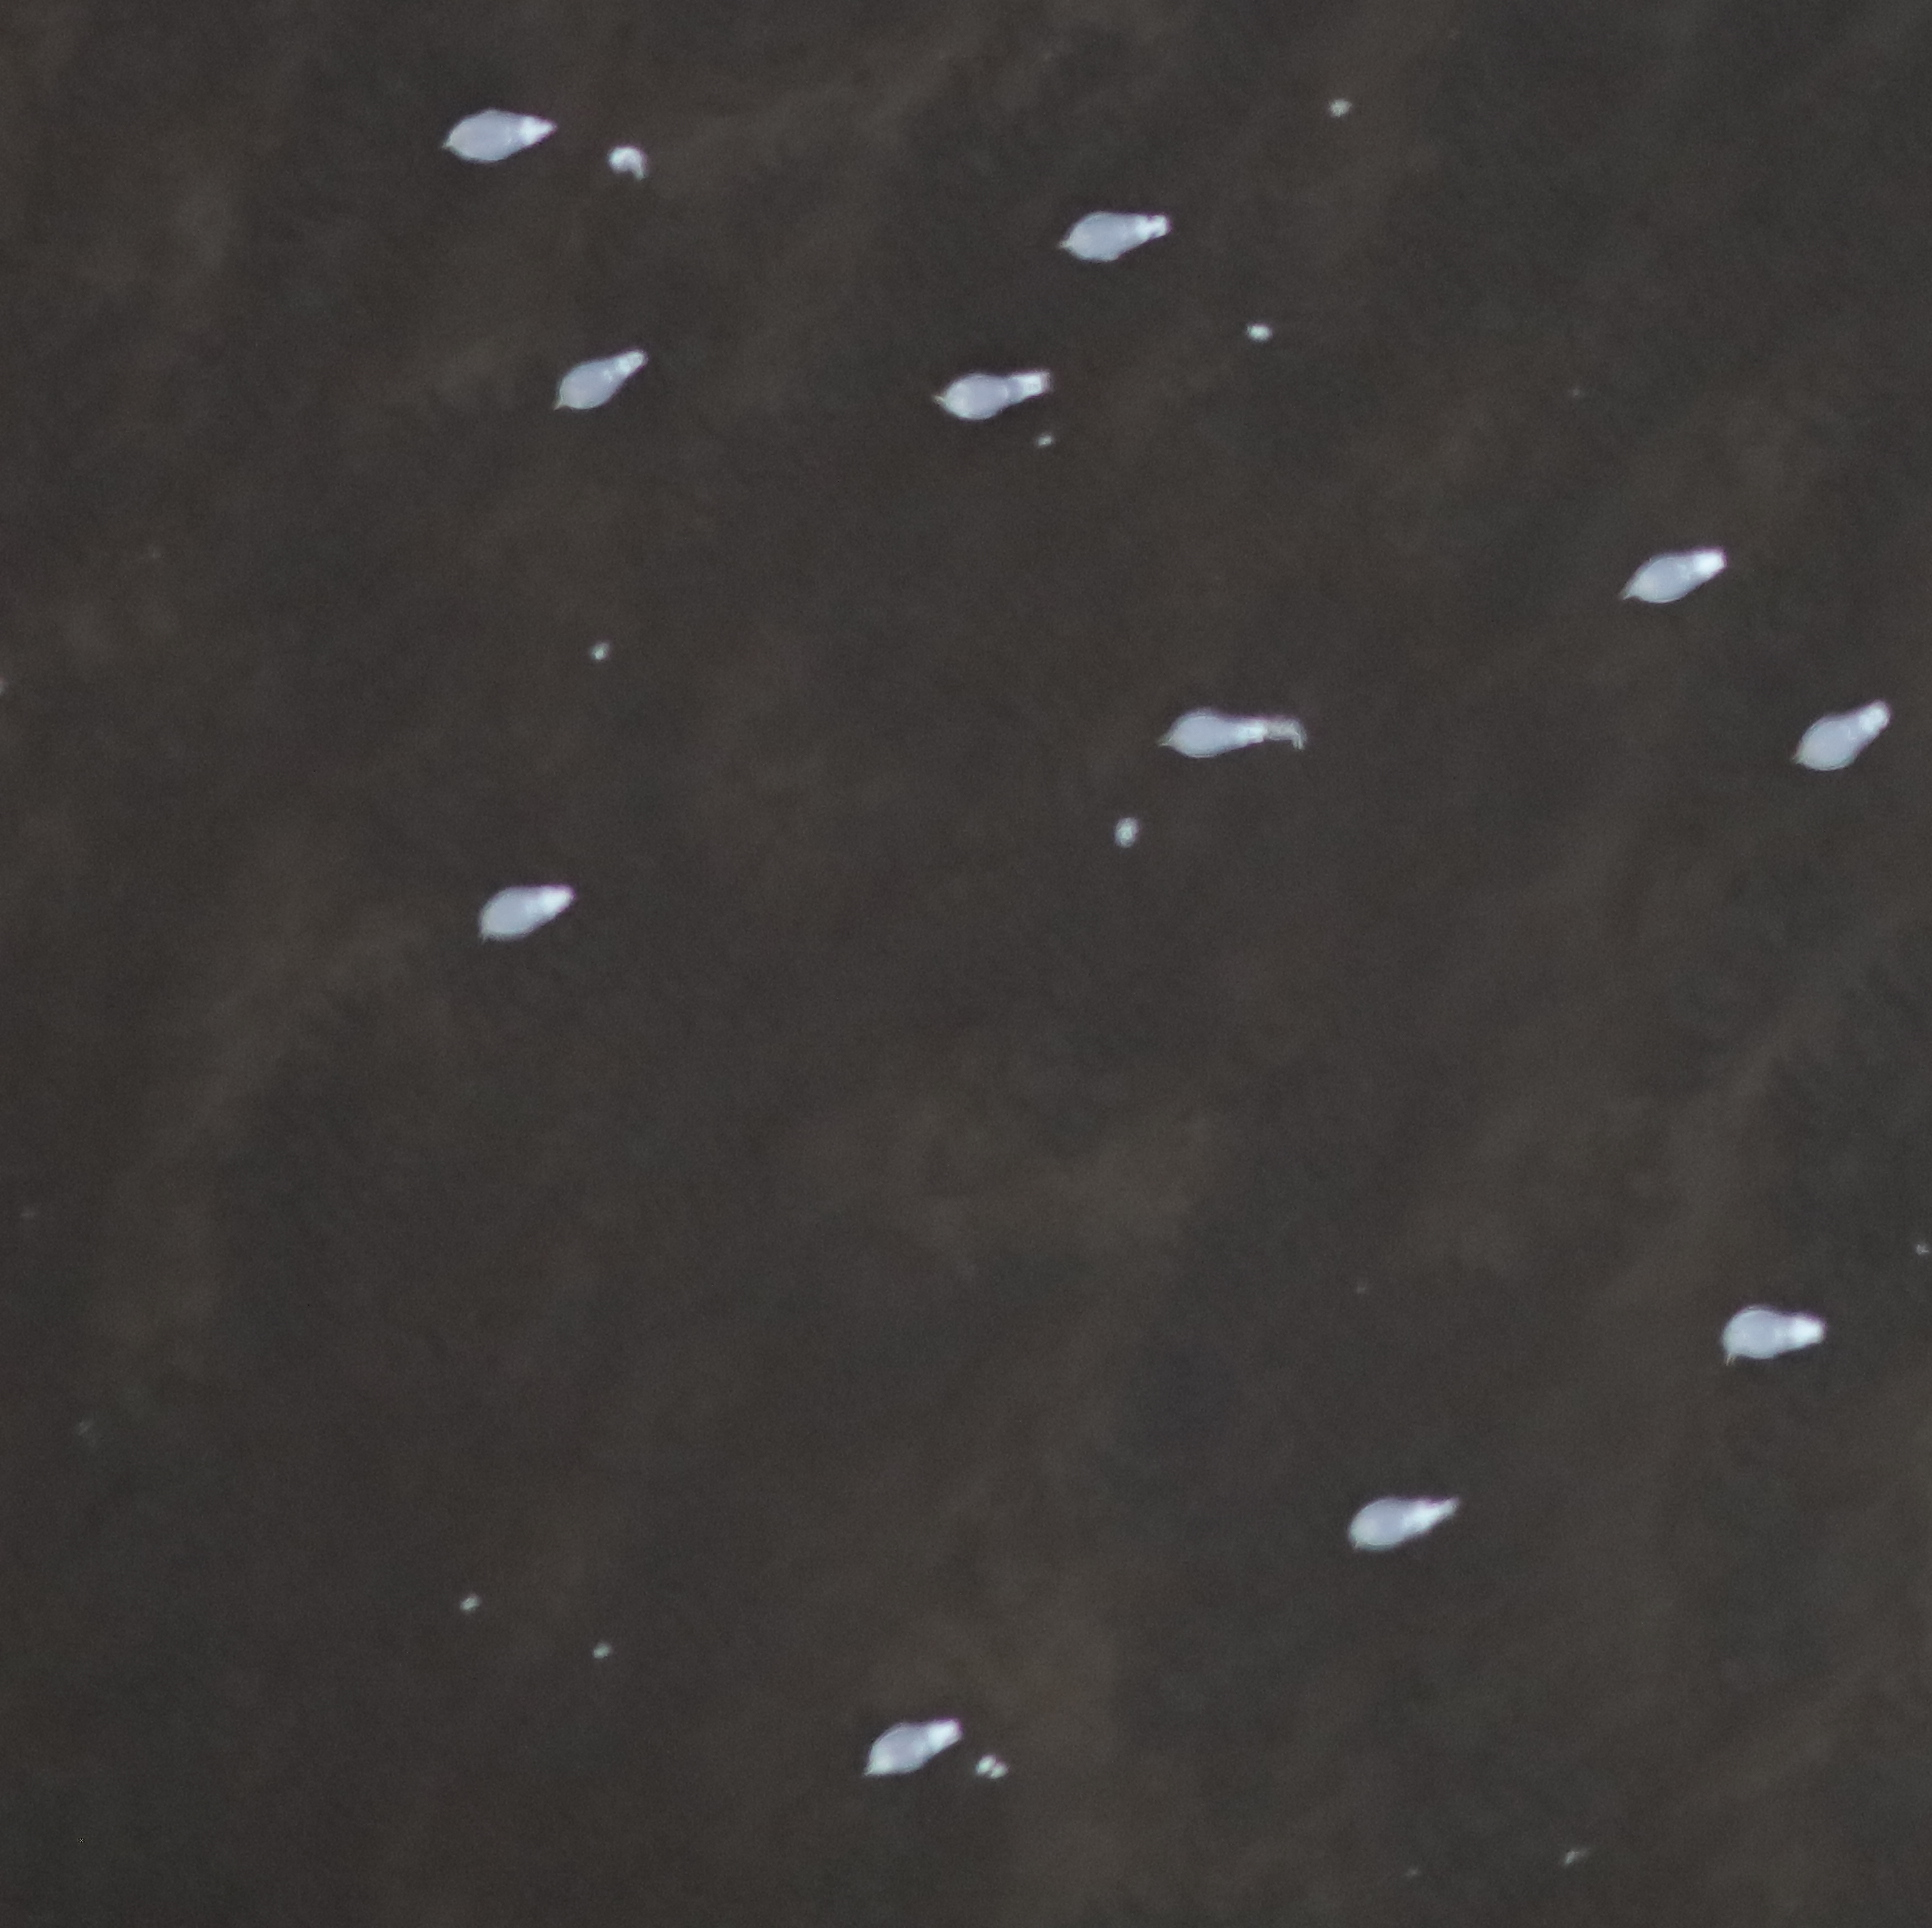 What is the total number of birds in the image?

11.